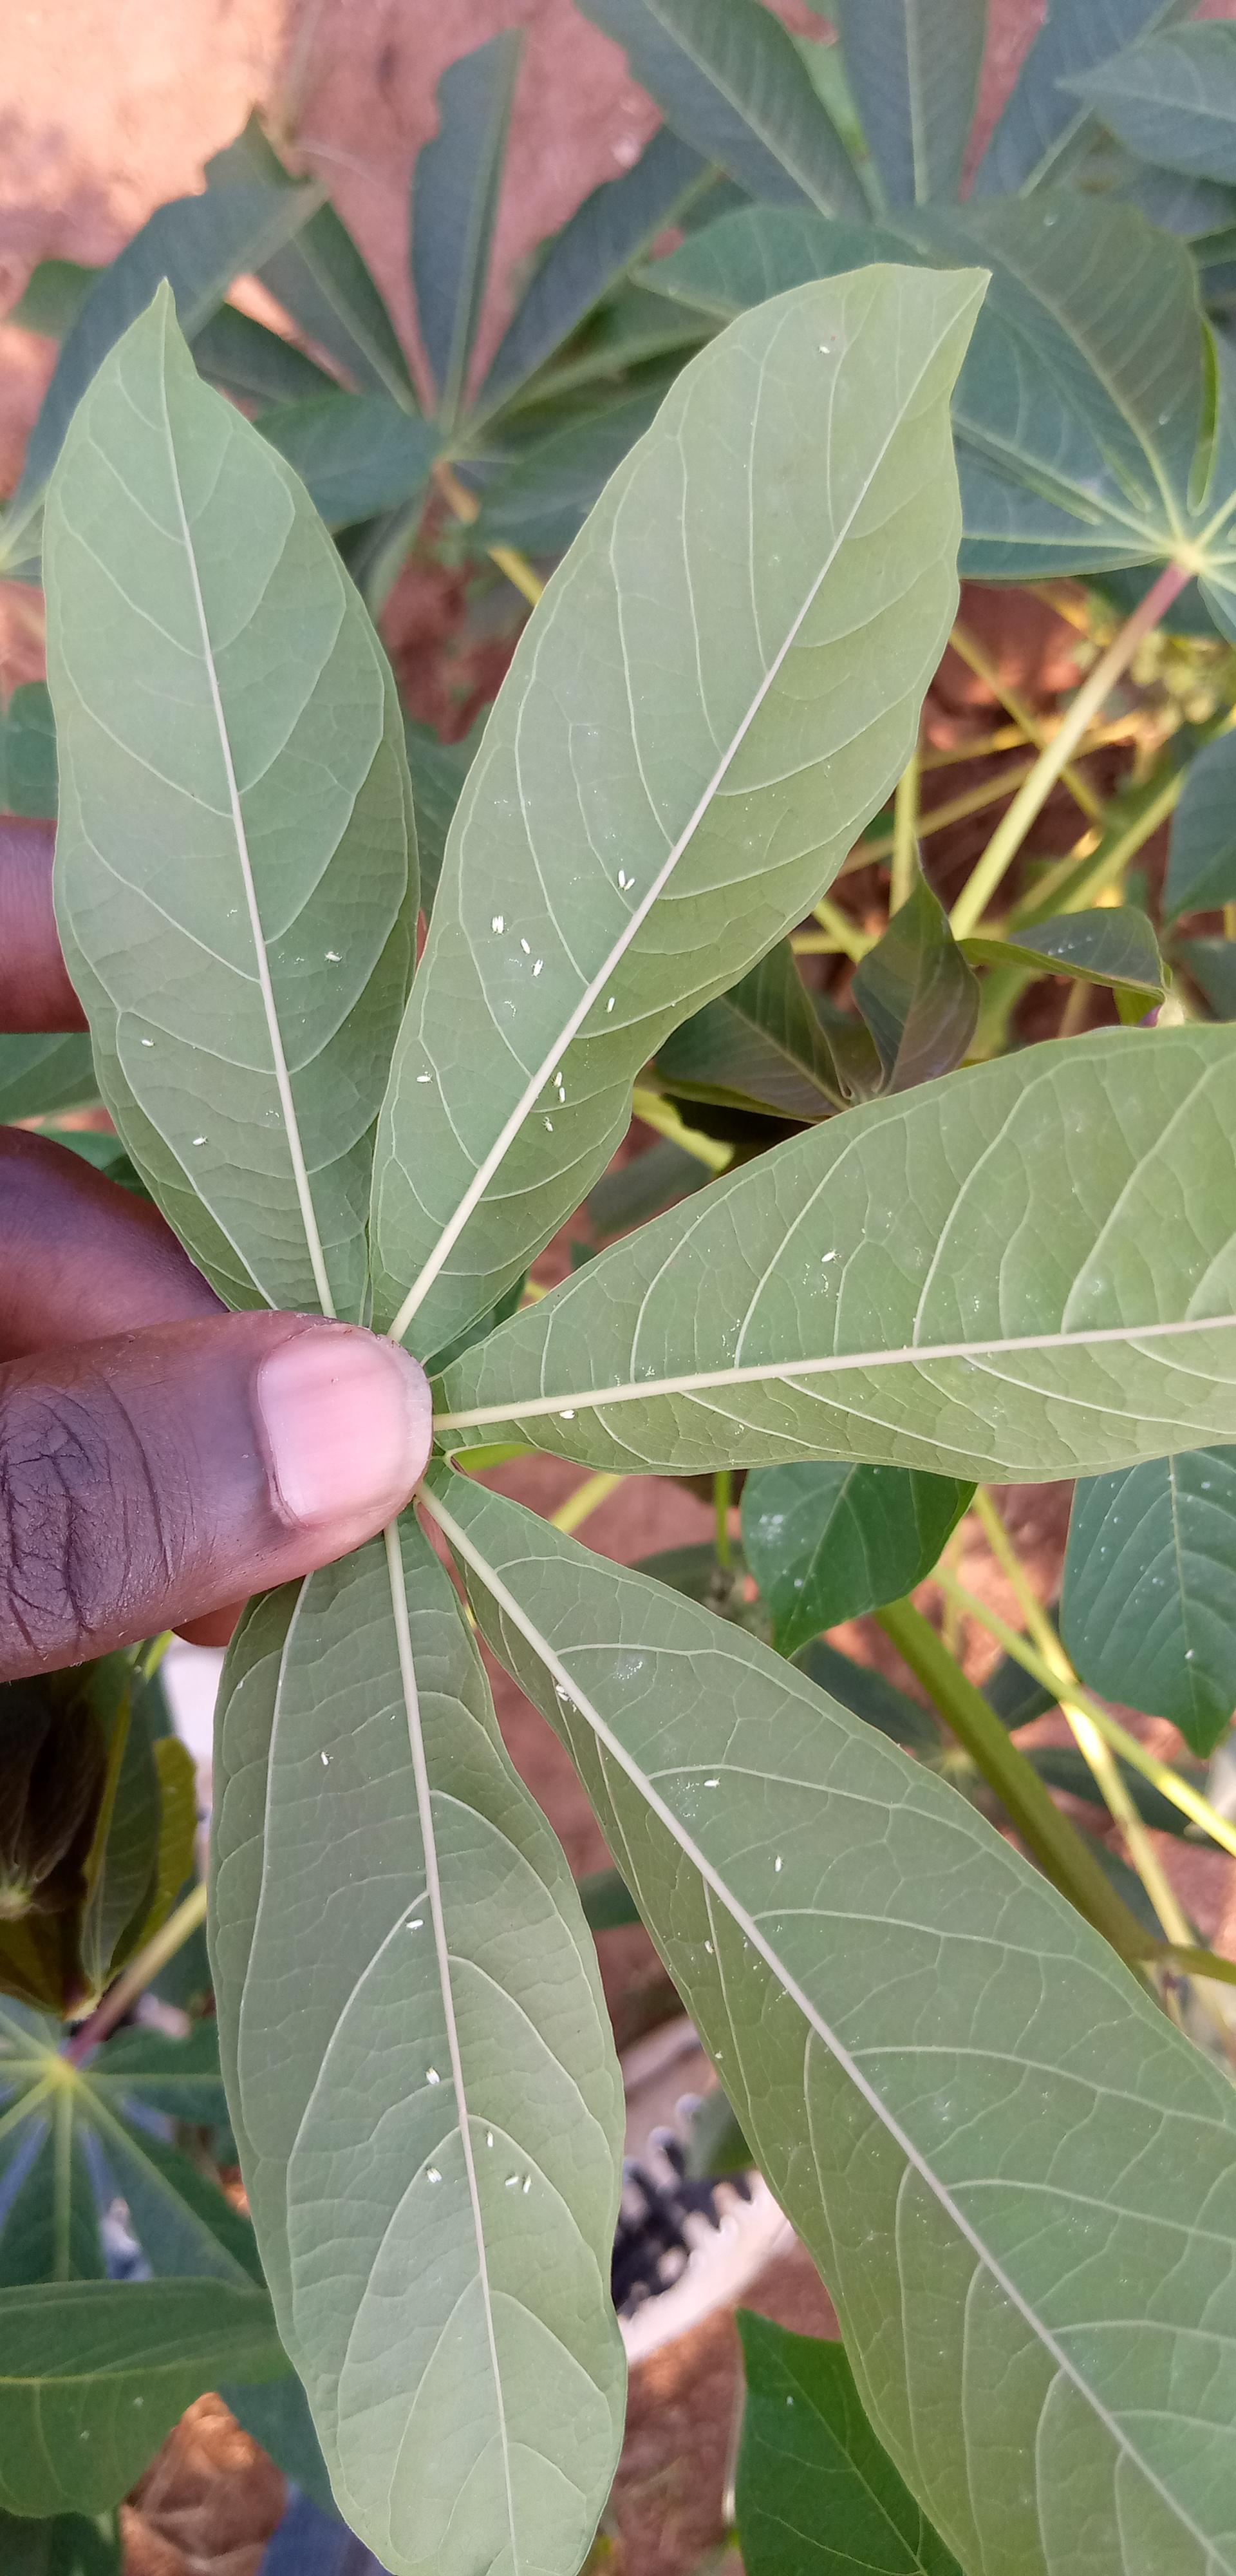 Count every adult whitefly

29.